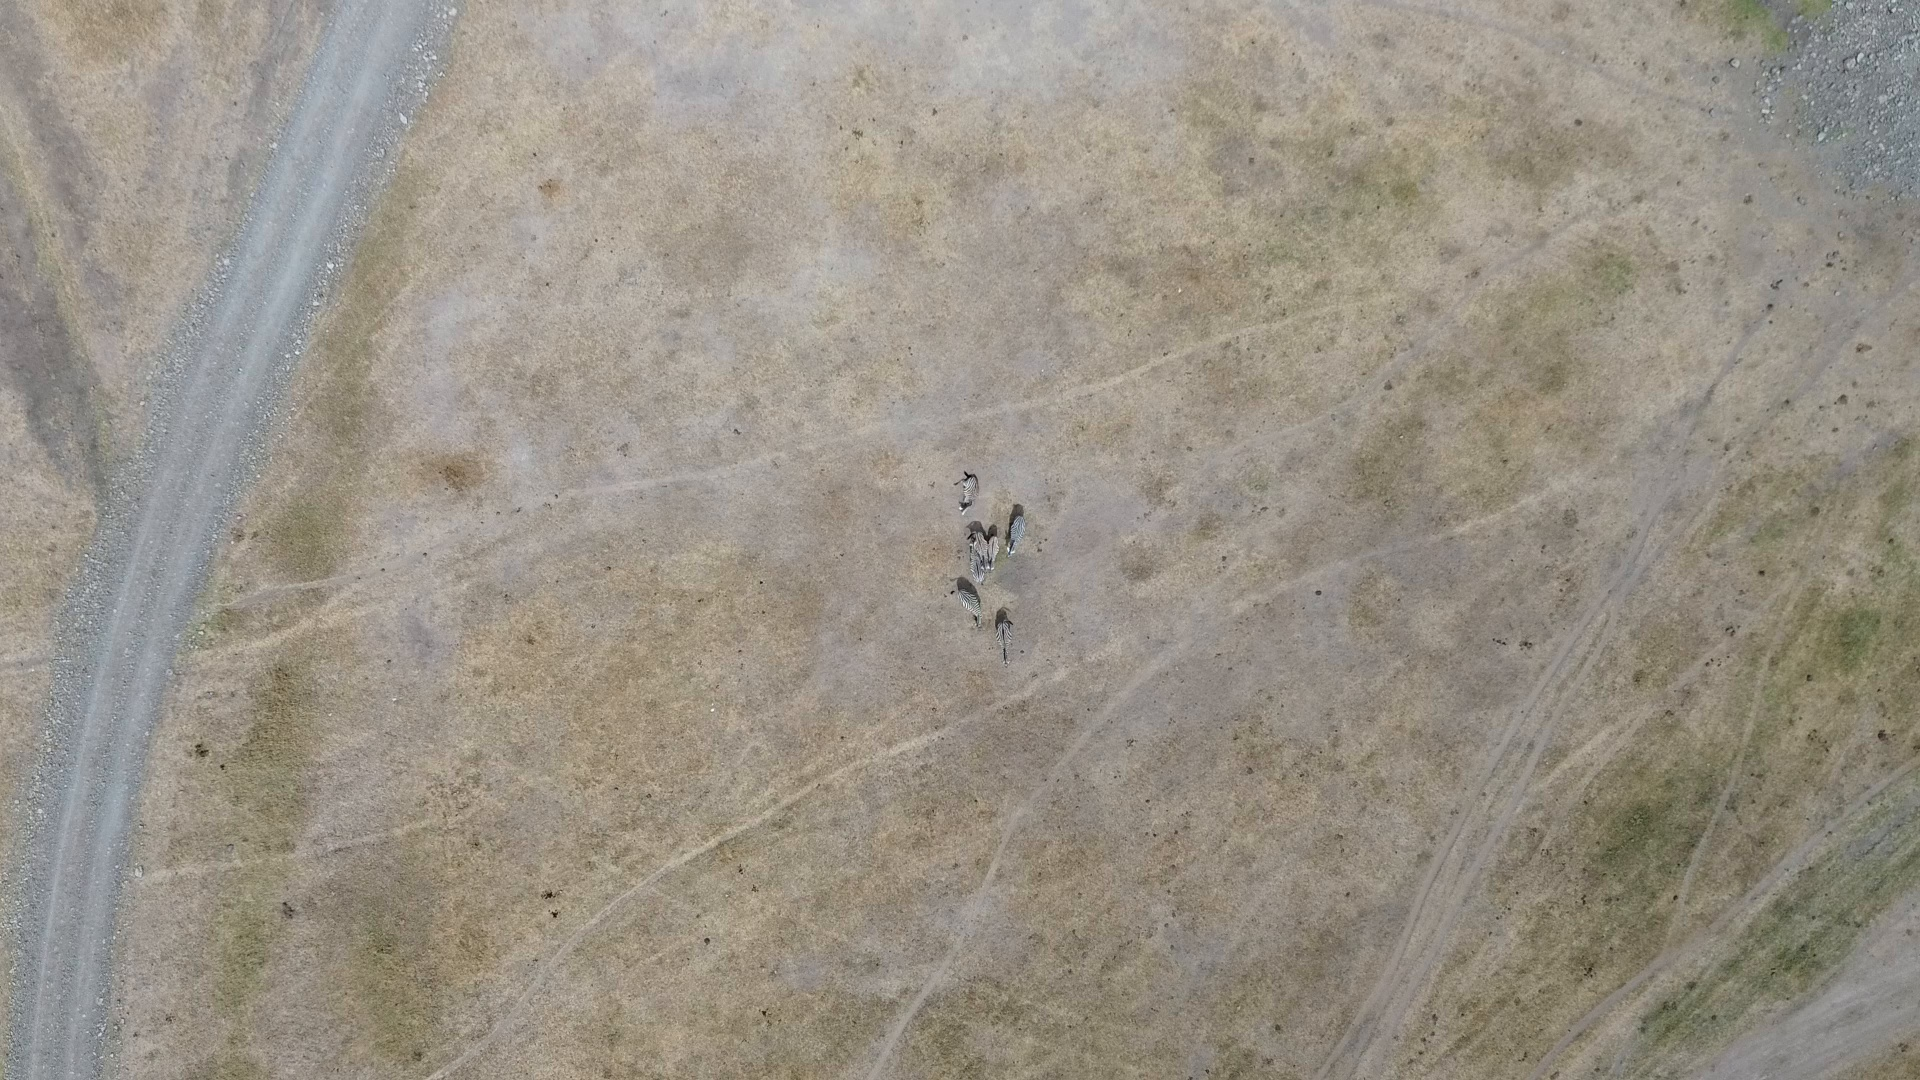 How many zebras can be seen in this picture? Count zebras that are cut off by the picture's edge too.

7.